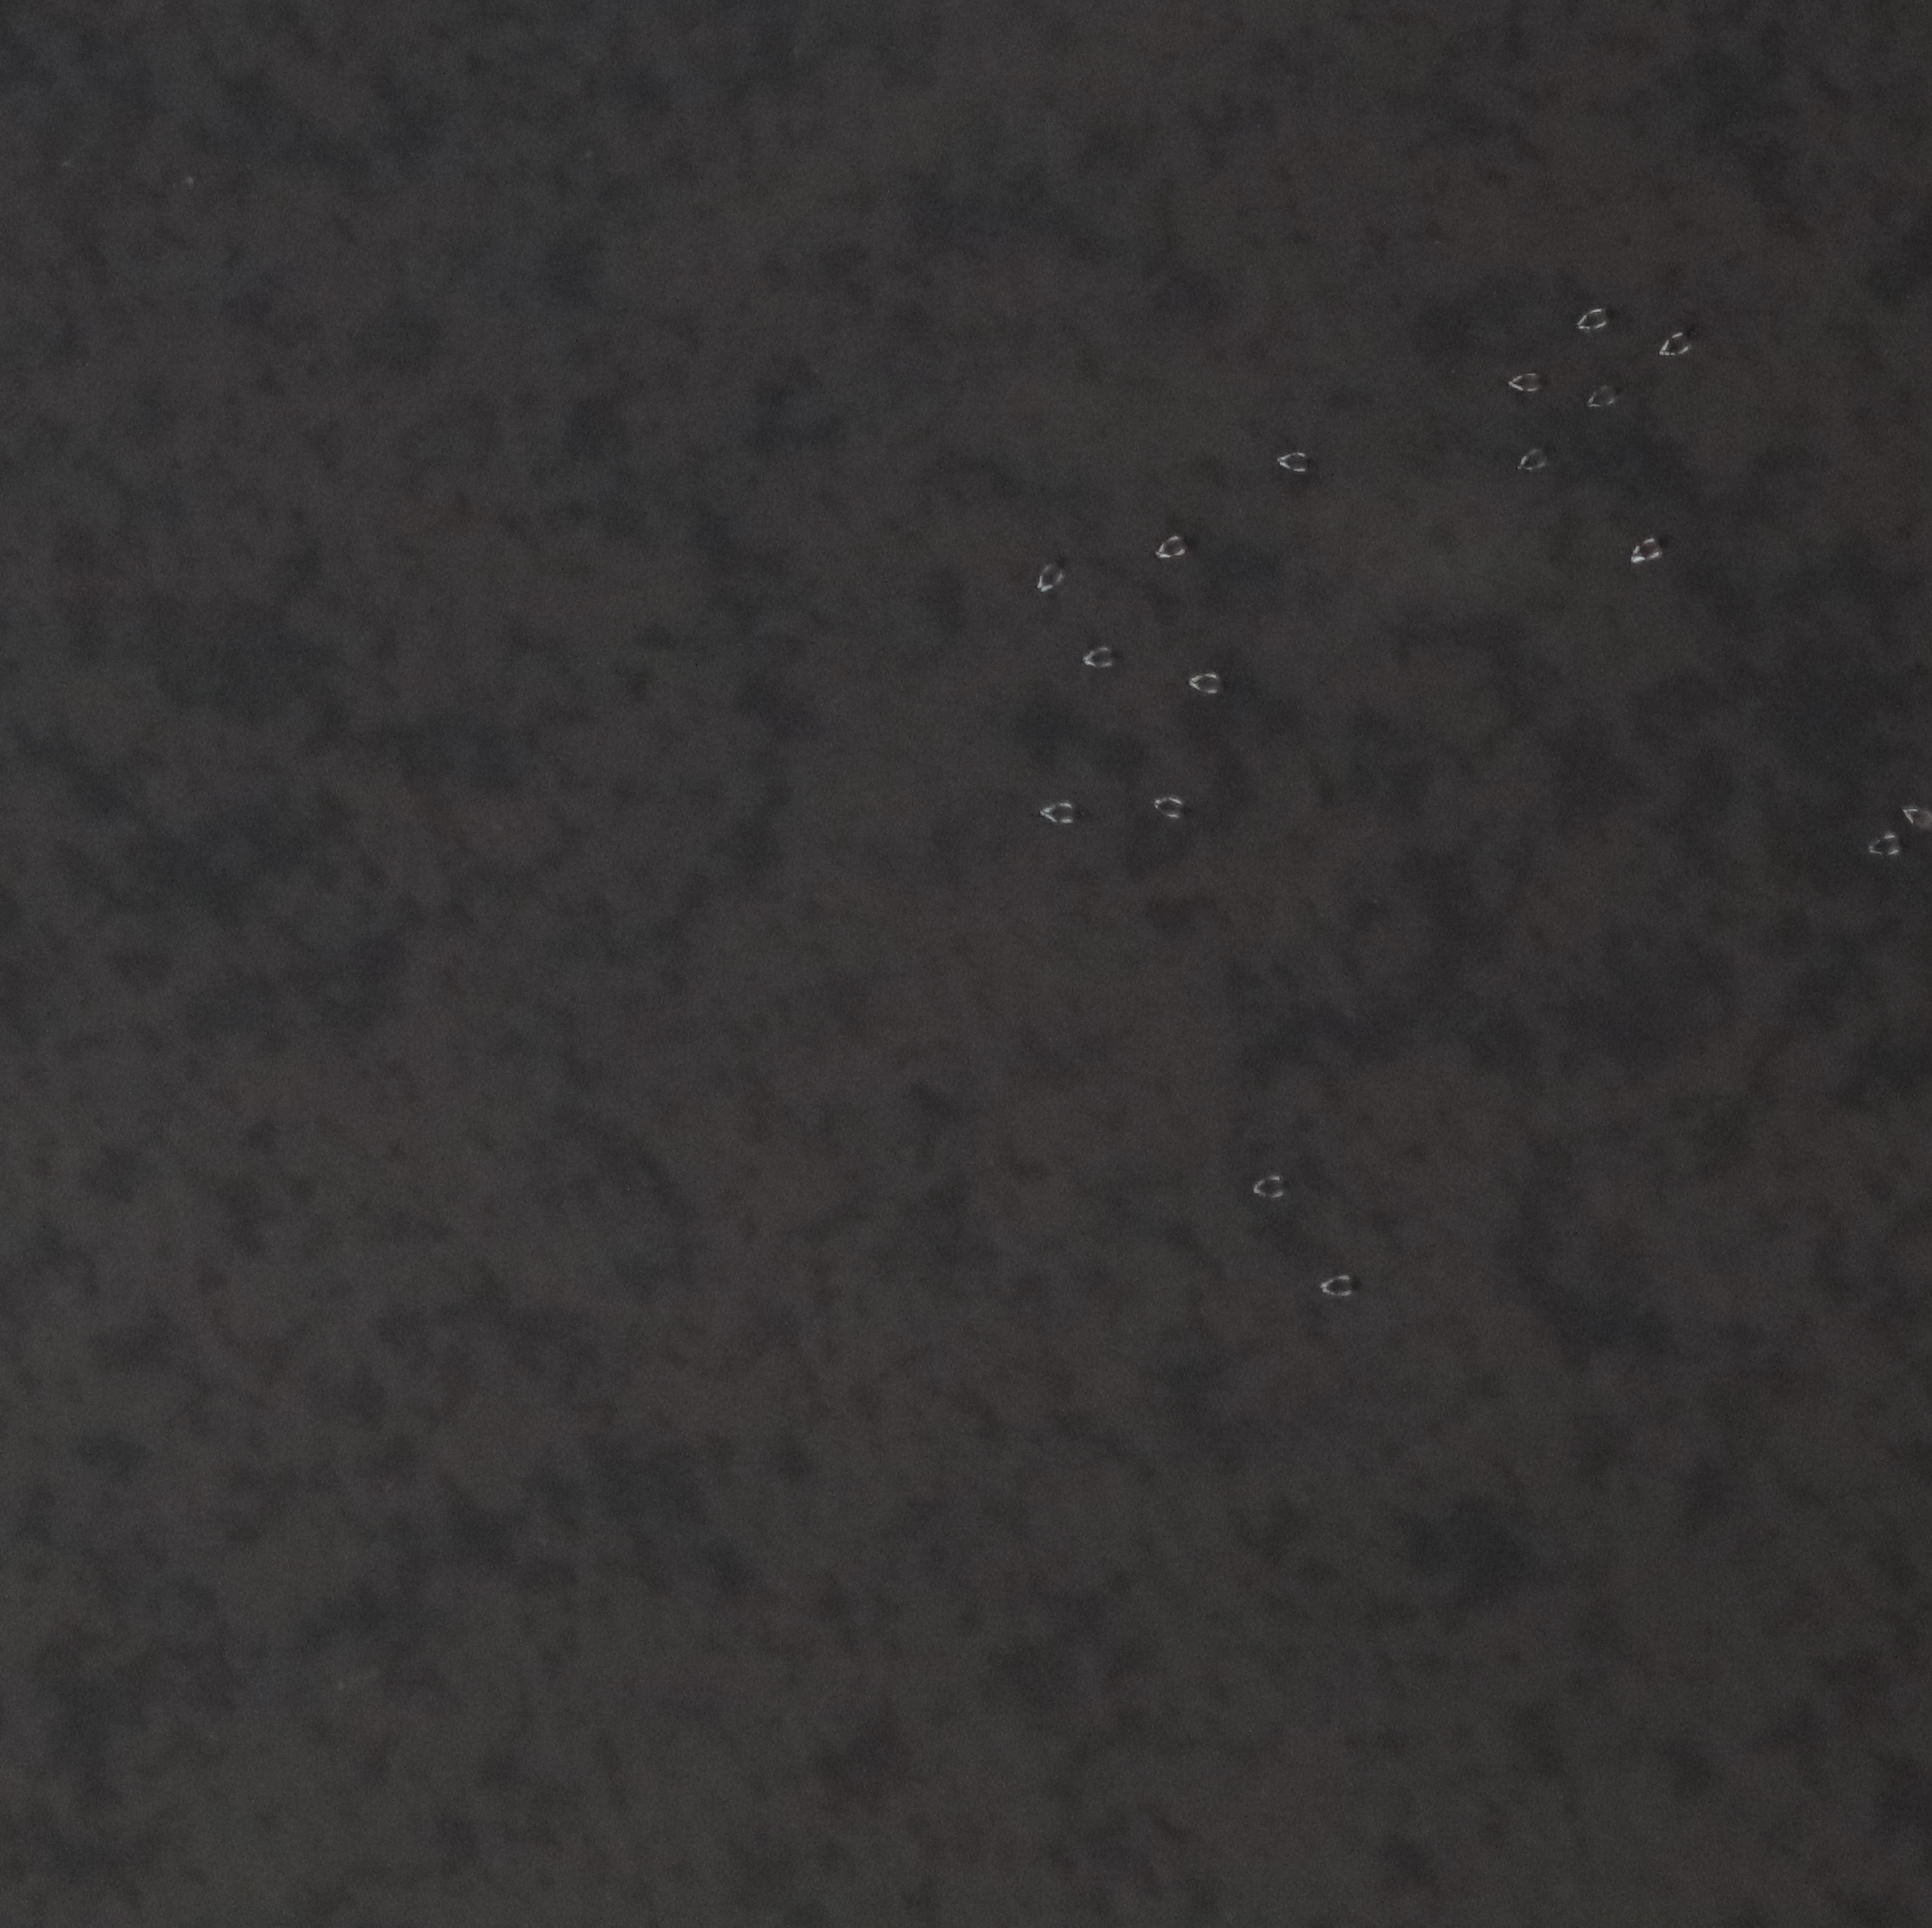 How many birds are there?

17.